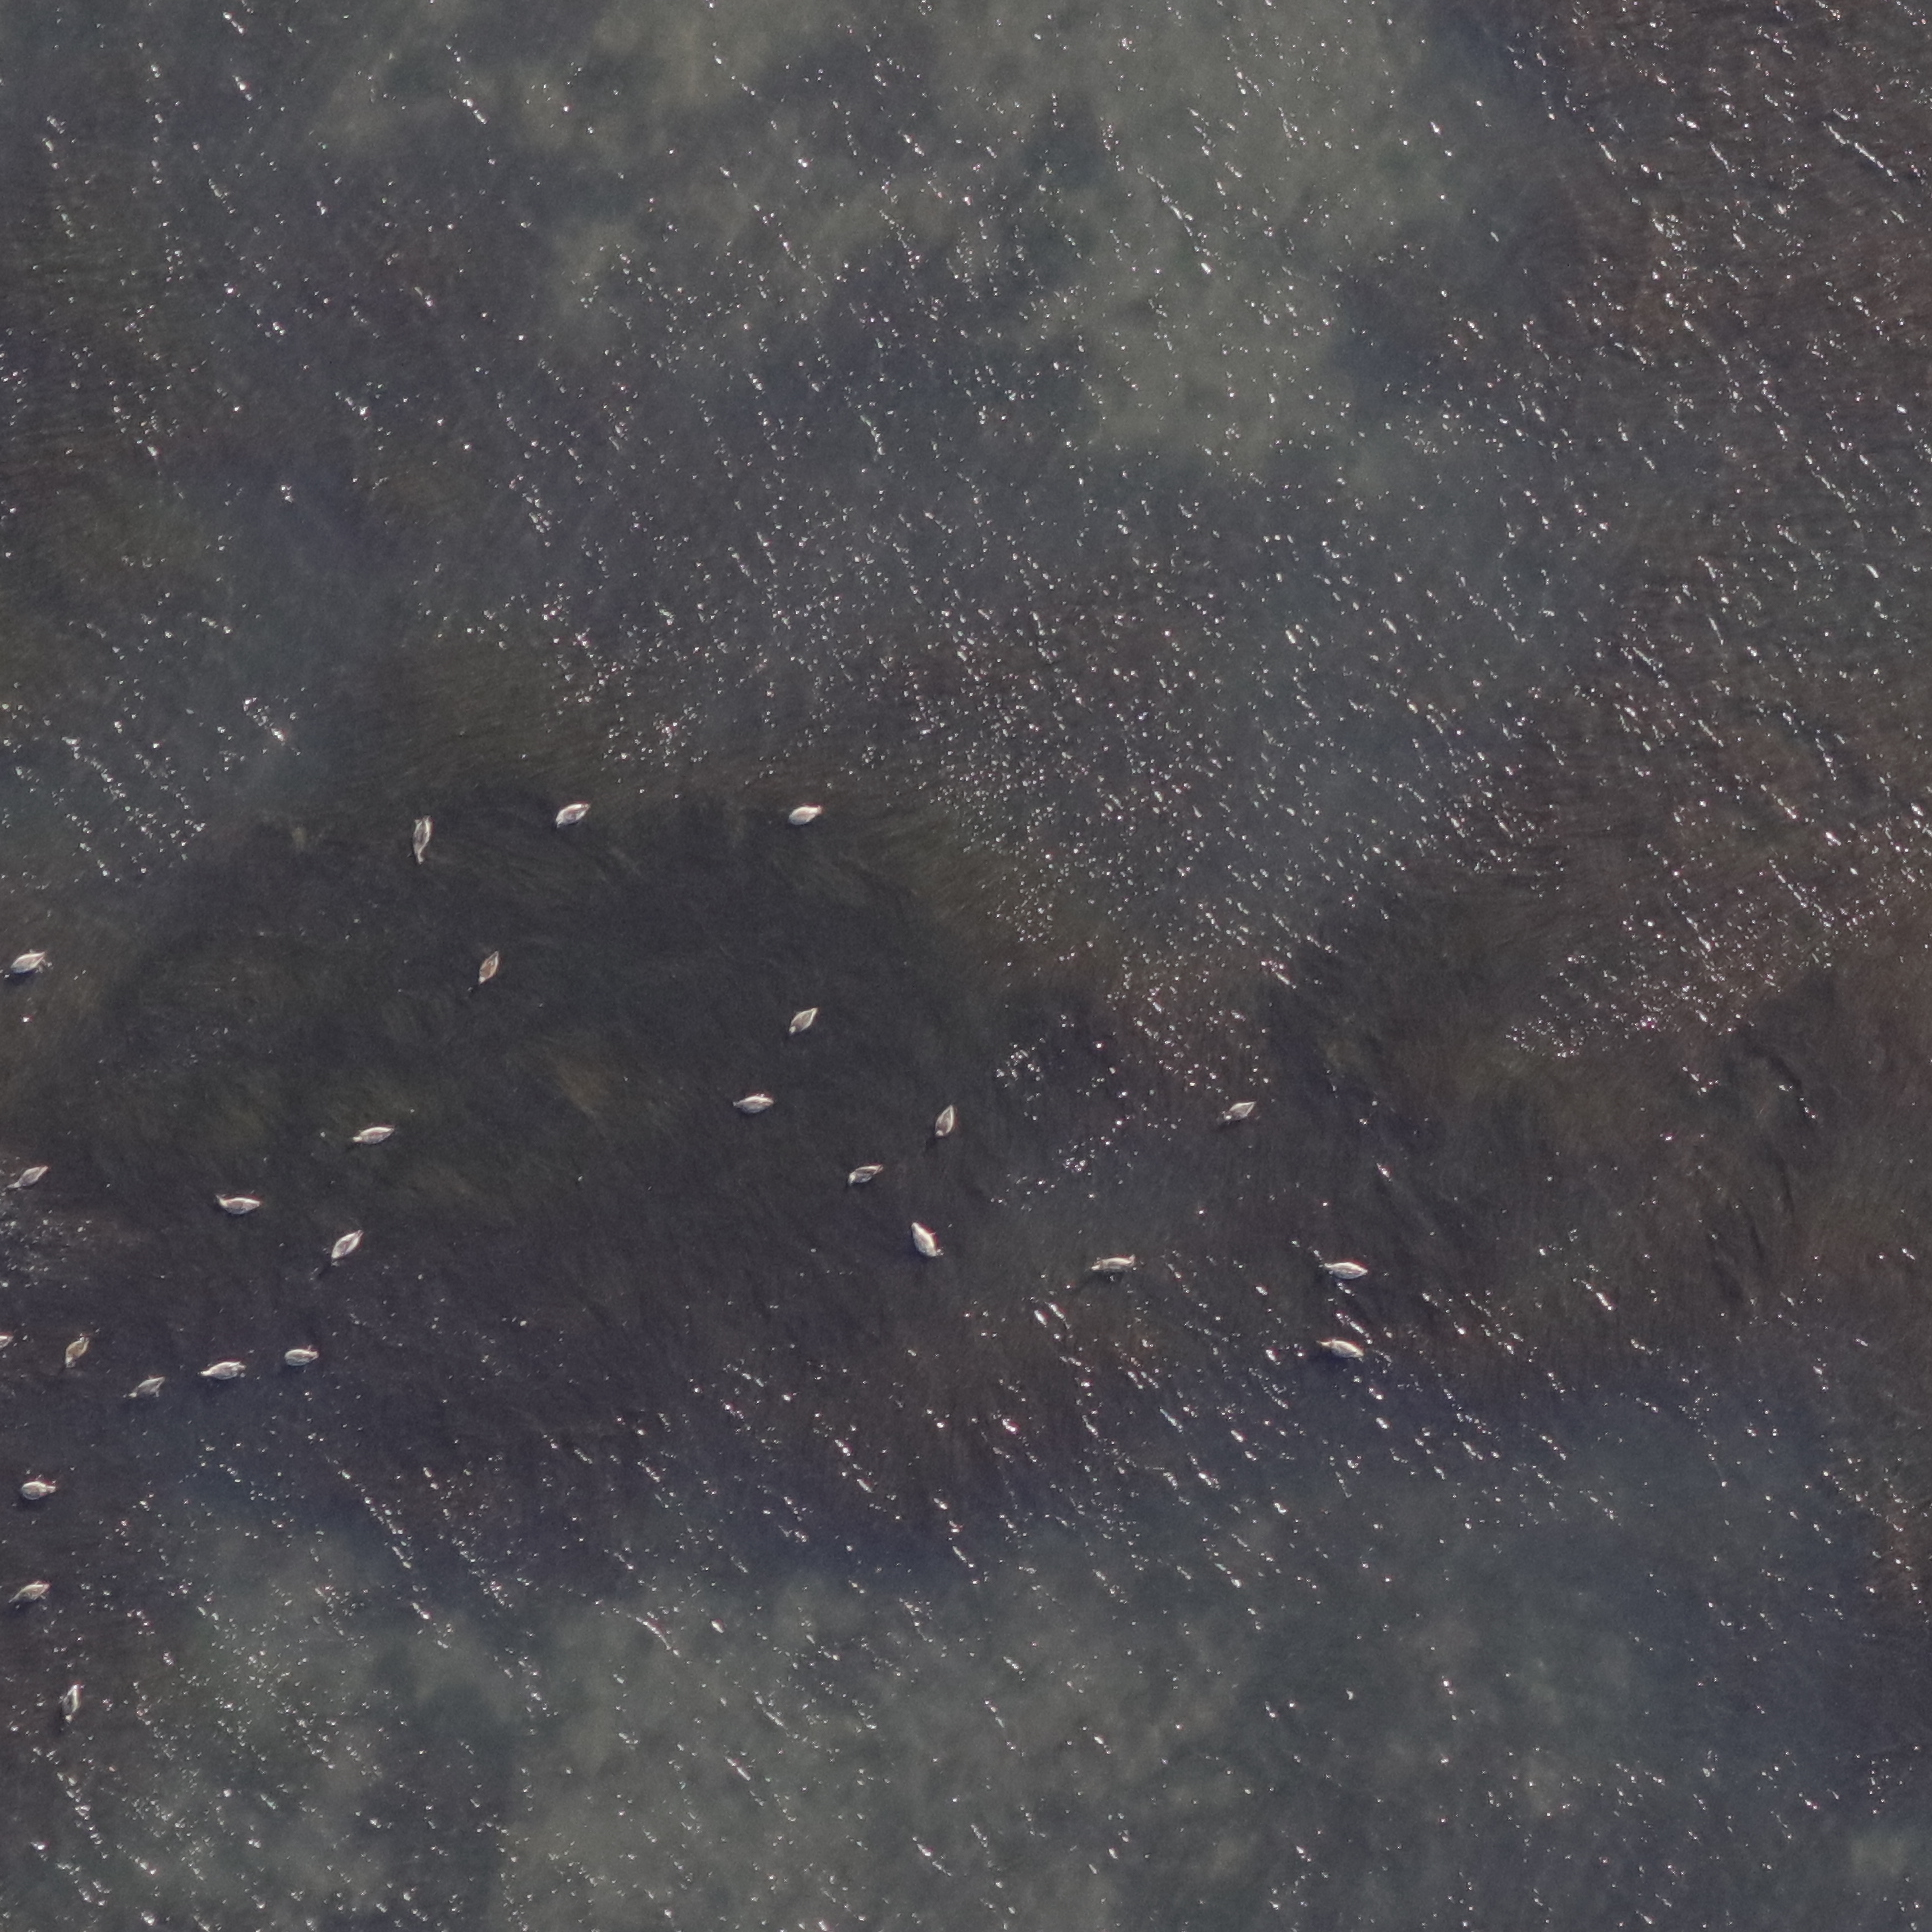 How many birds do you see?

25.